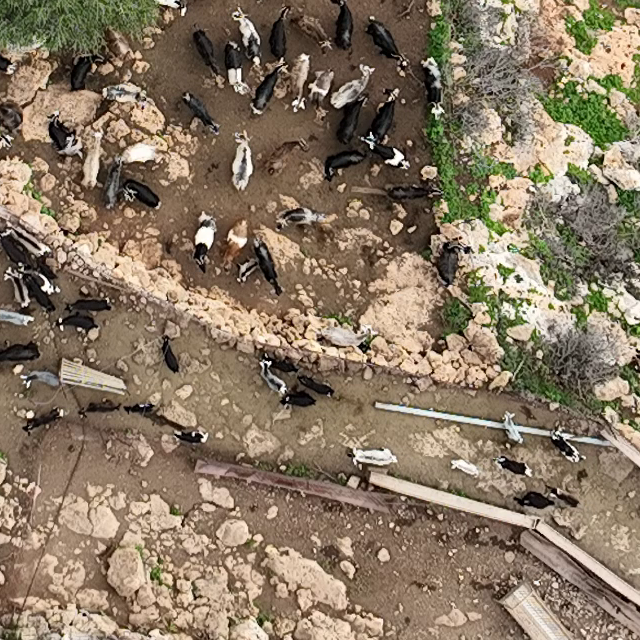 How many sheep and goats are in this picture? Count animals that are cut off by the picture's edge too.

66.